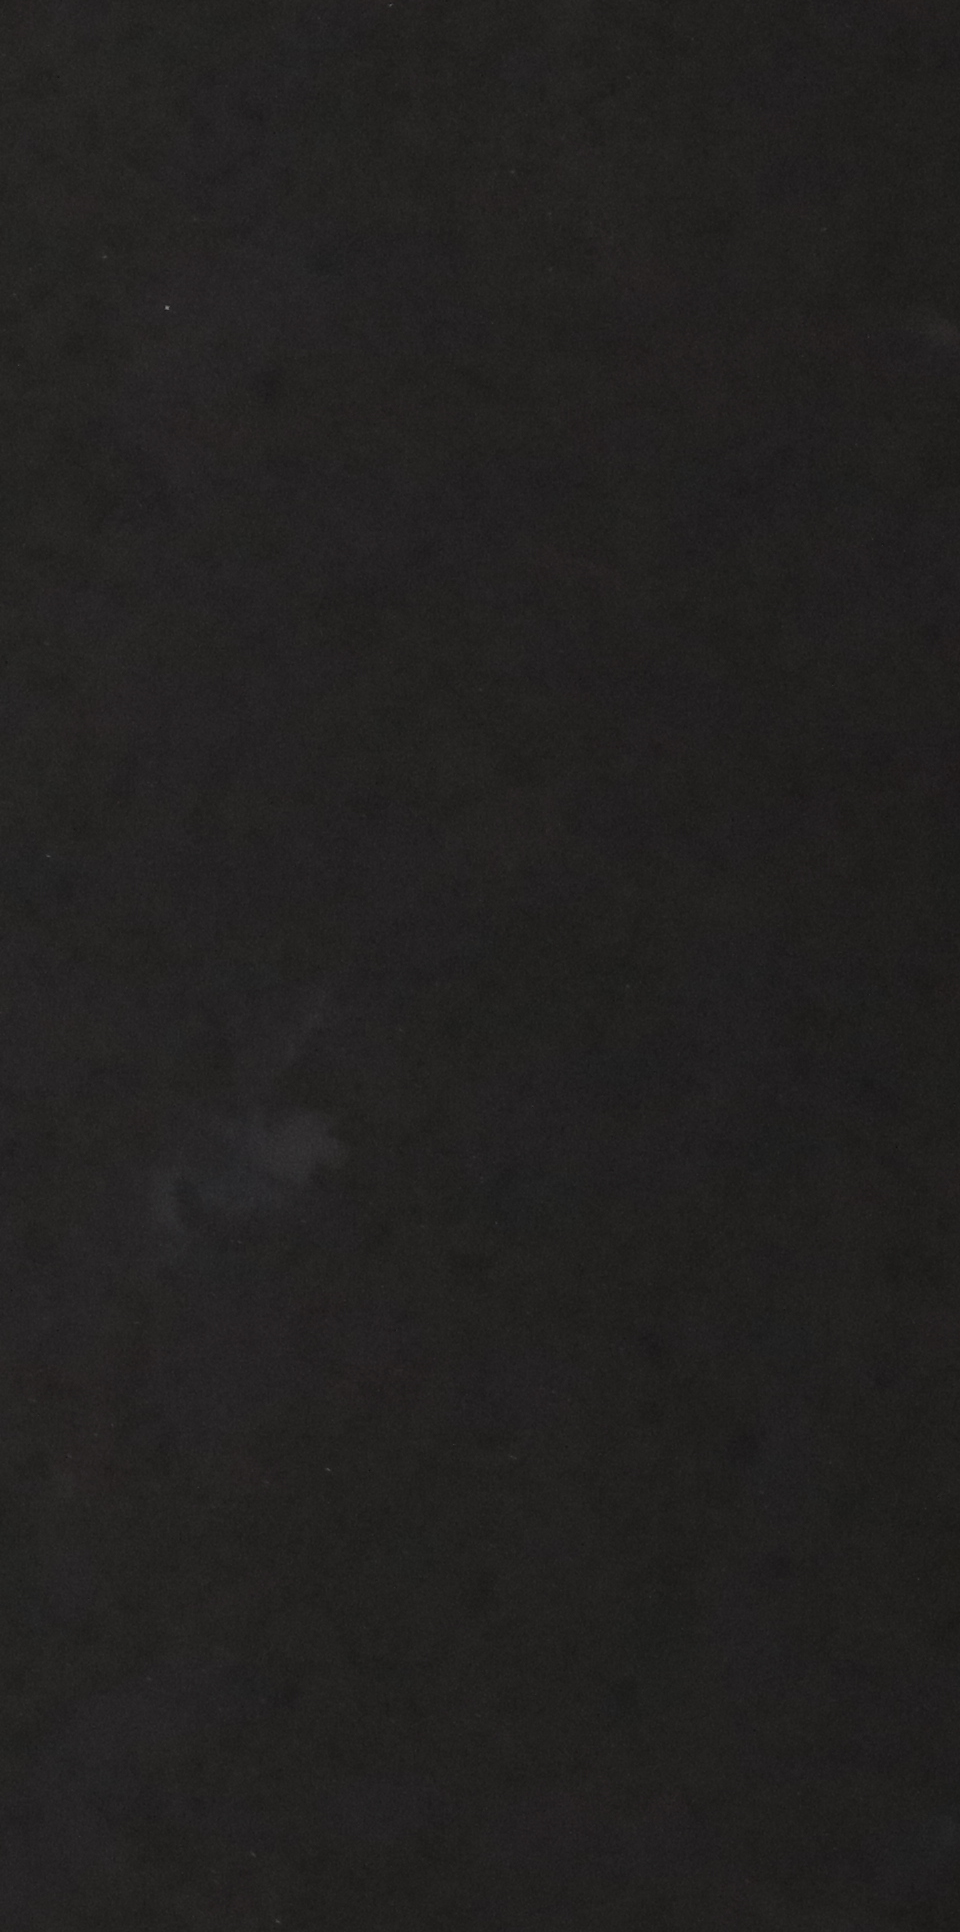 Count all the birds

0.